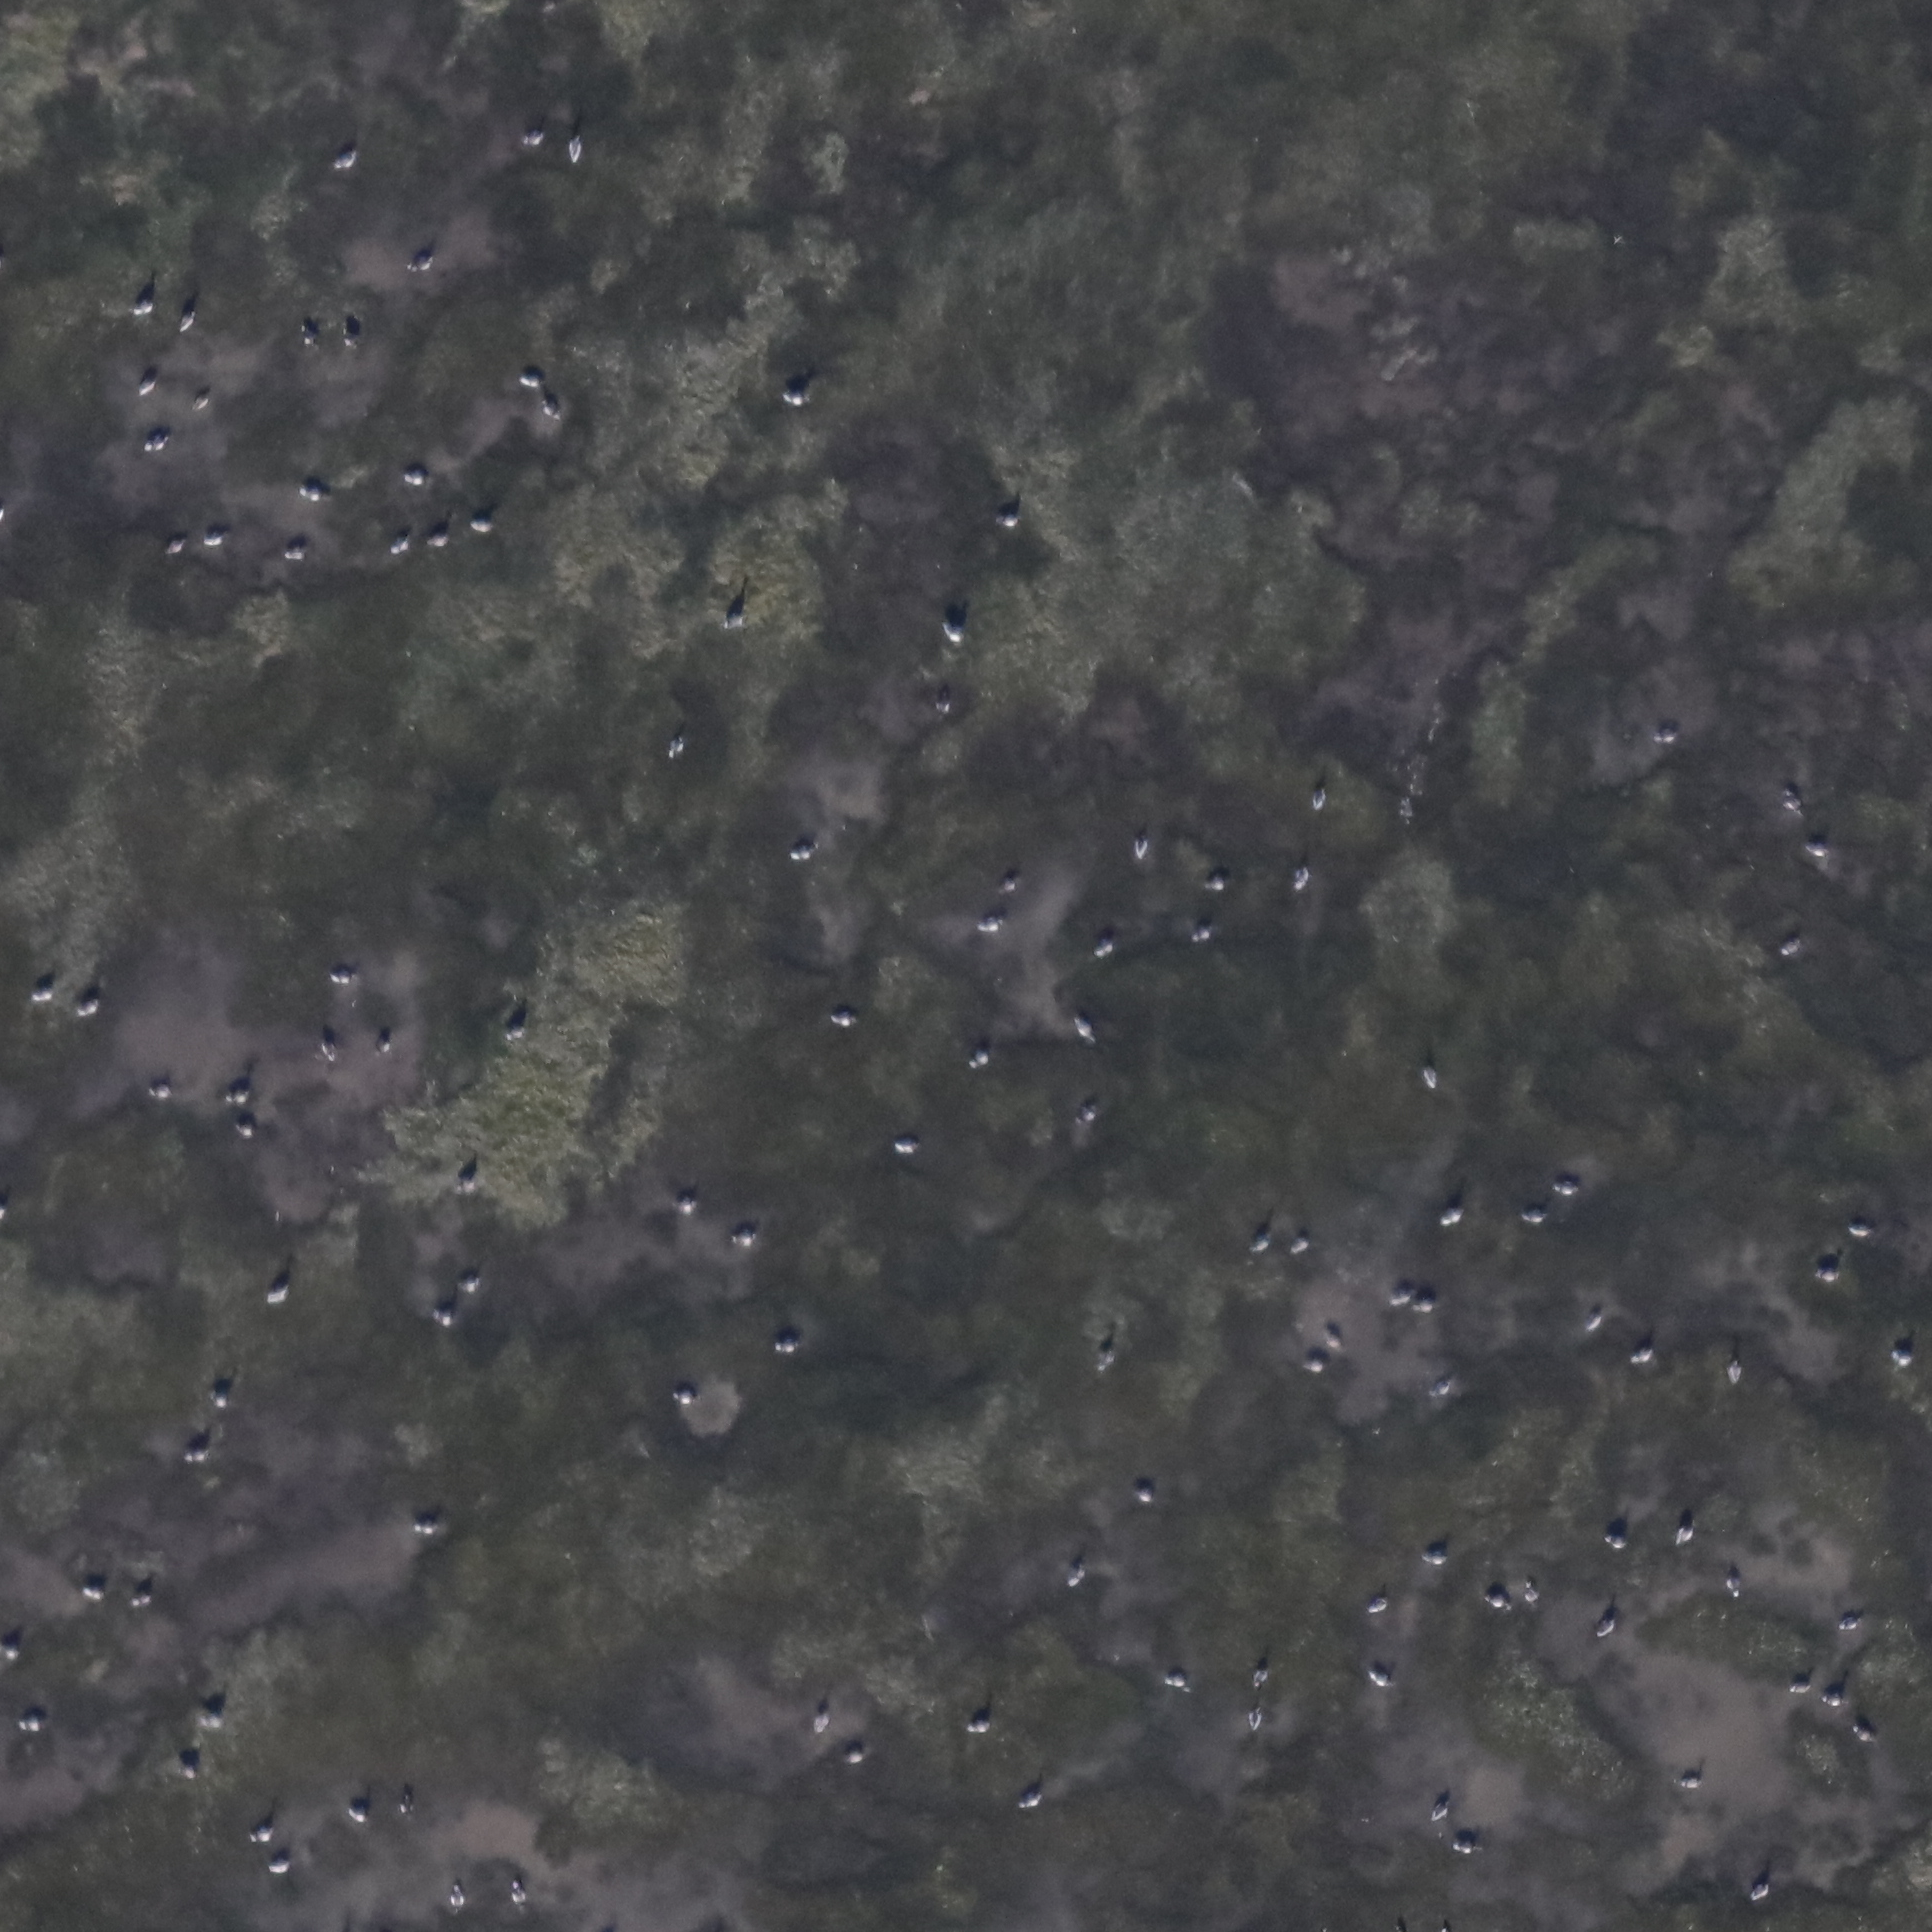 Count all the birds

122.